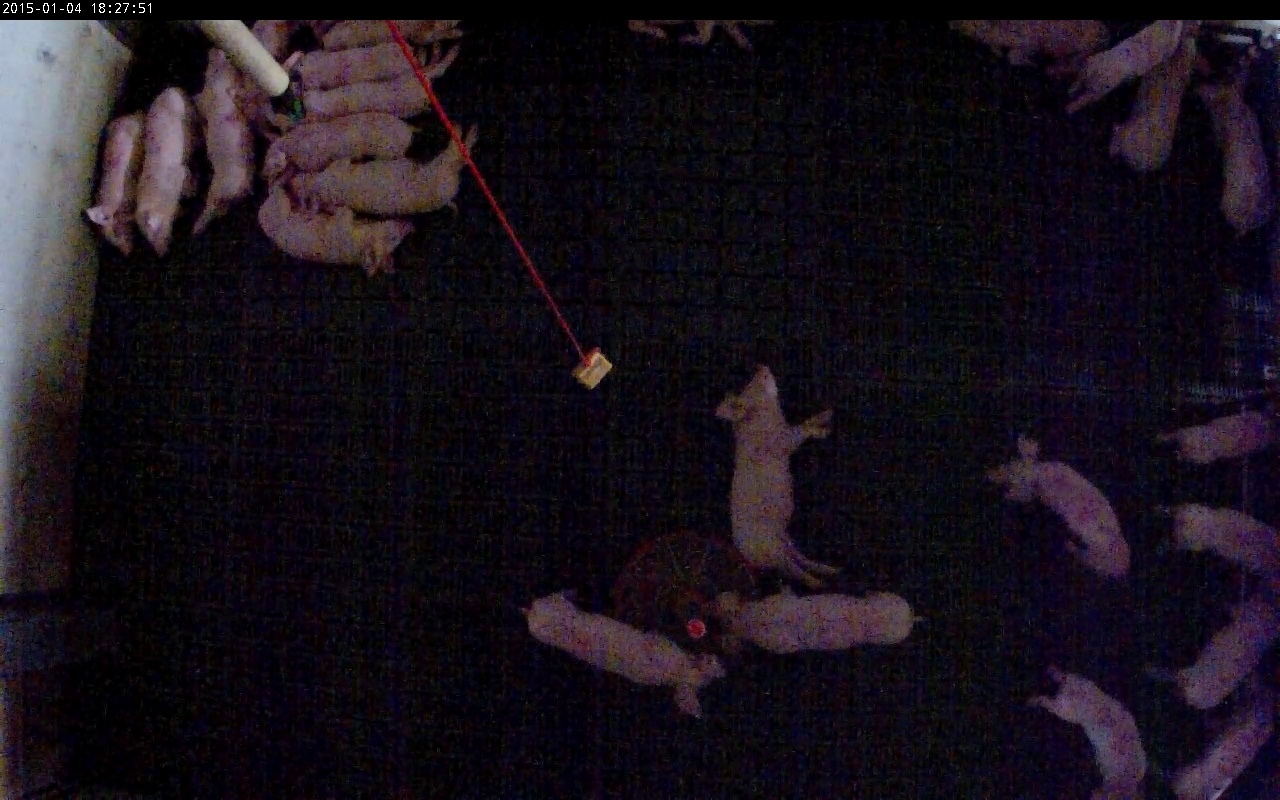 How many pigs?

24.